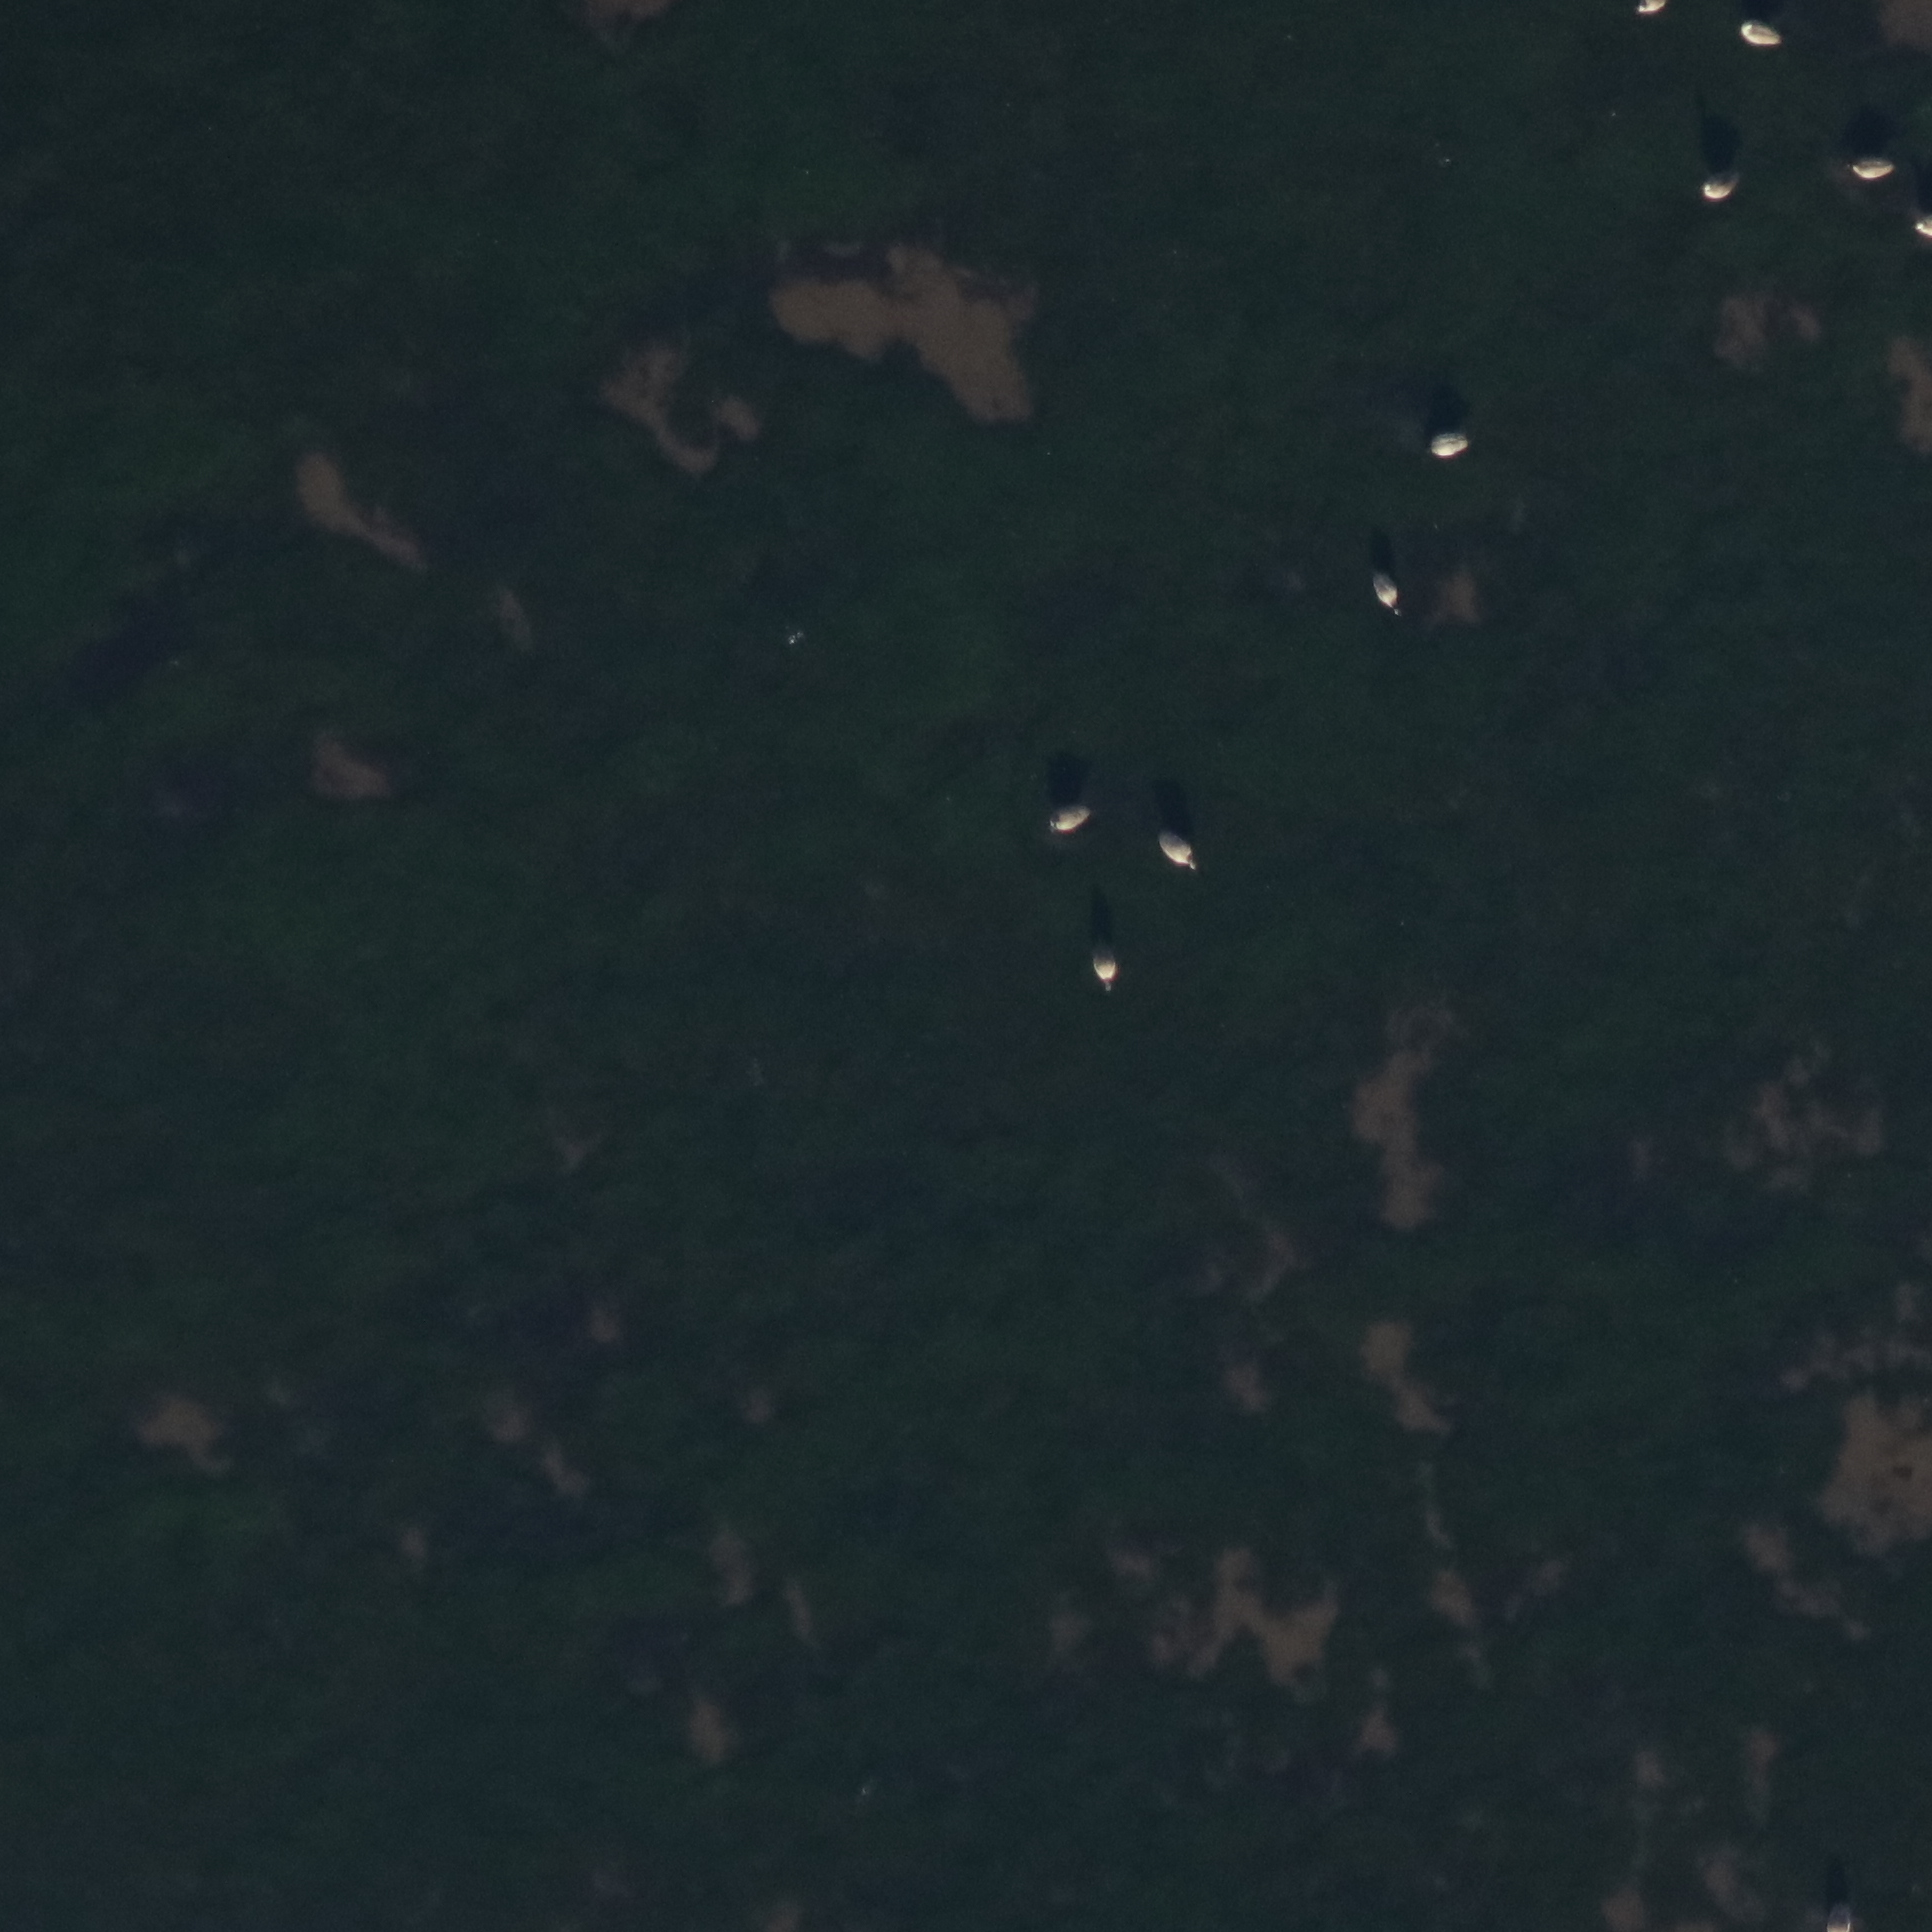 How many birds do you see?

9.